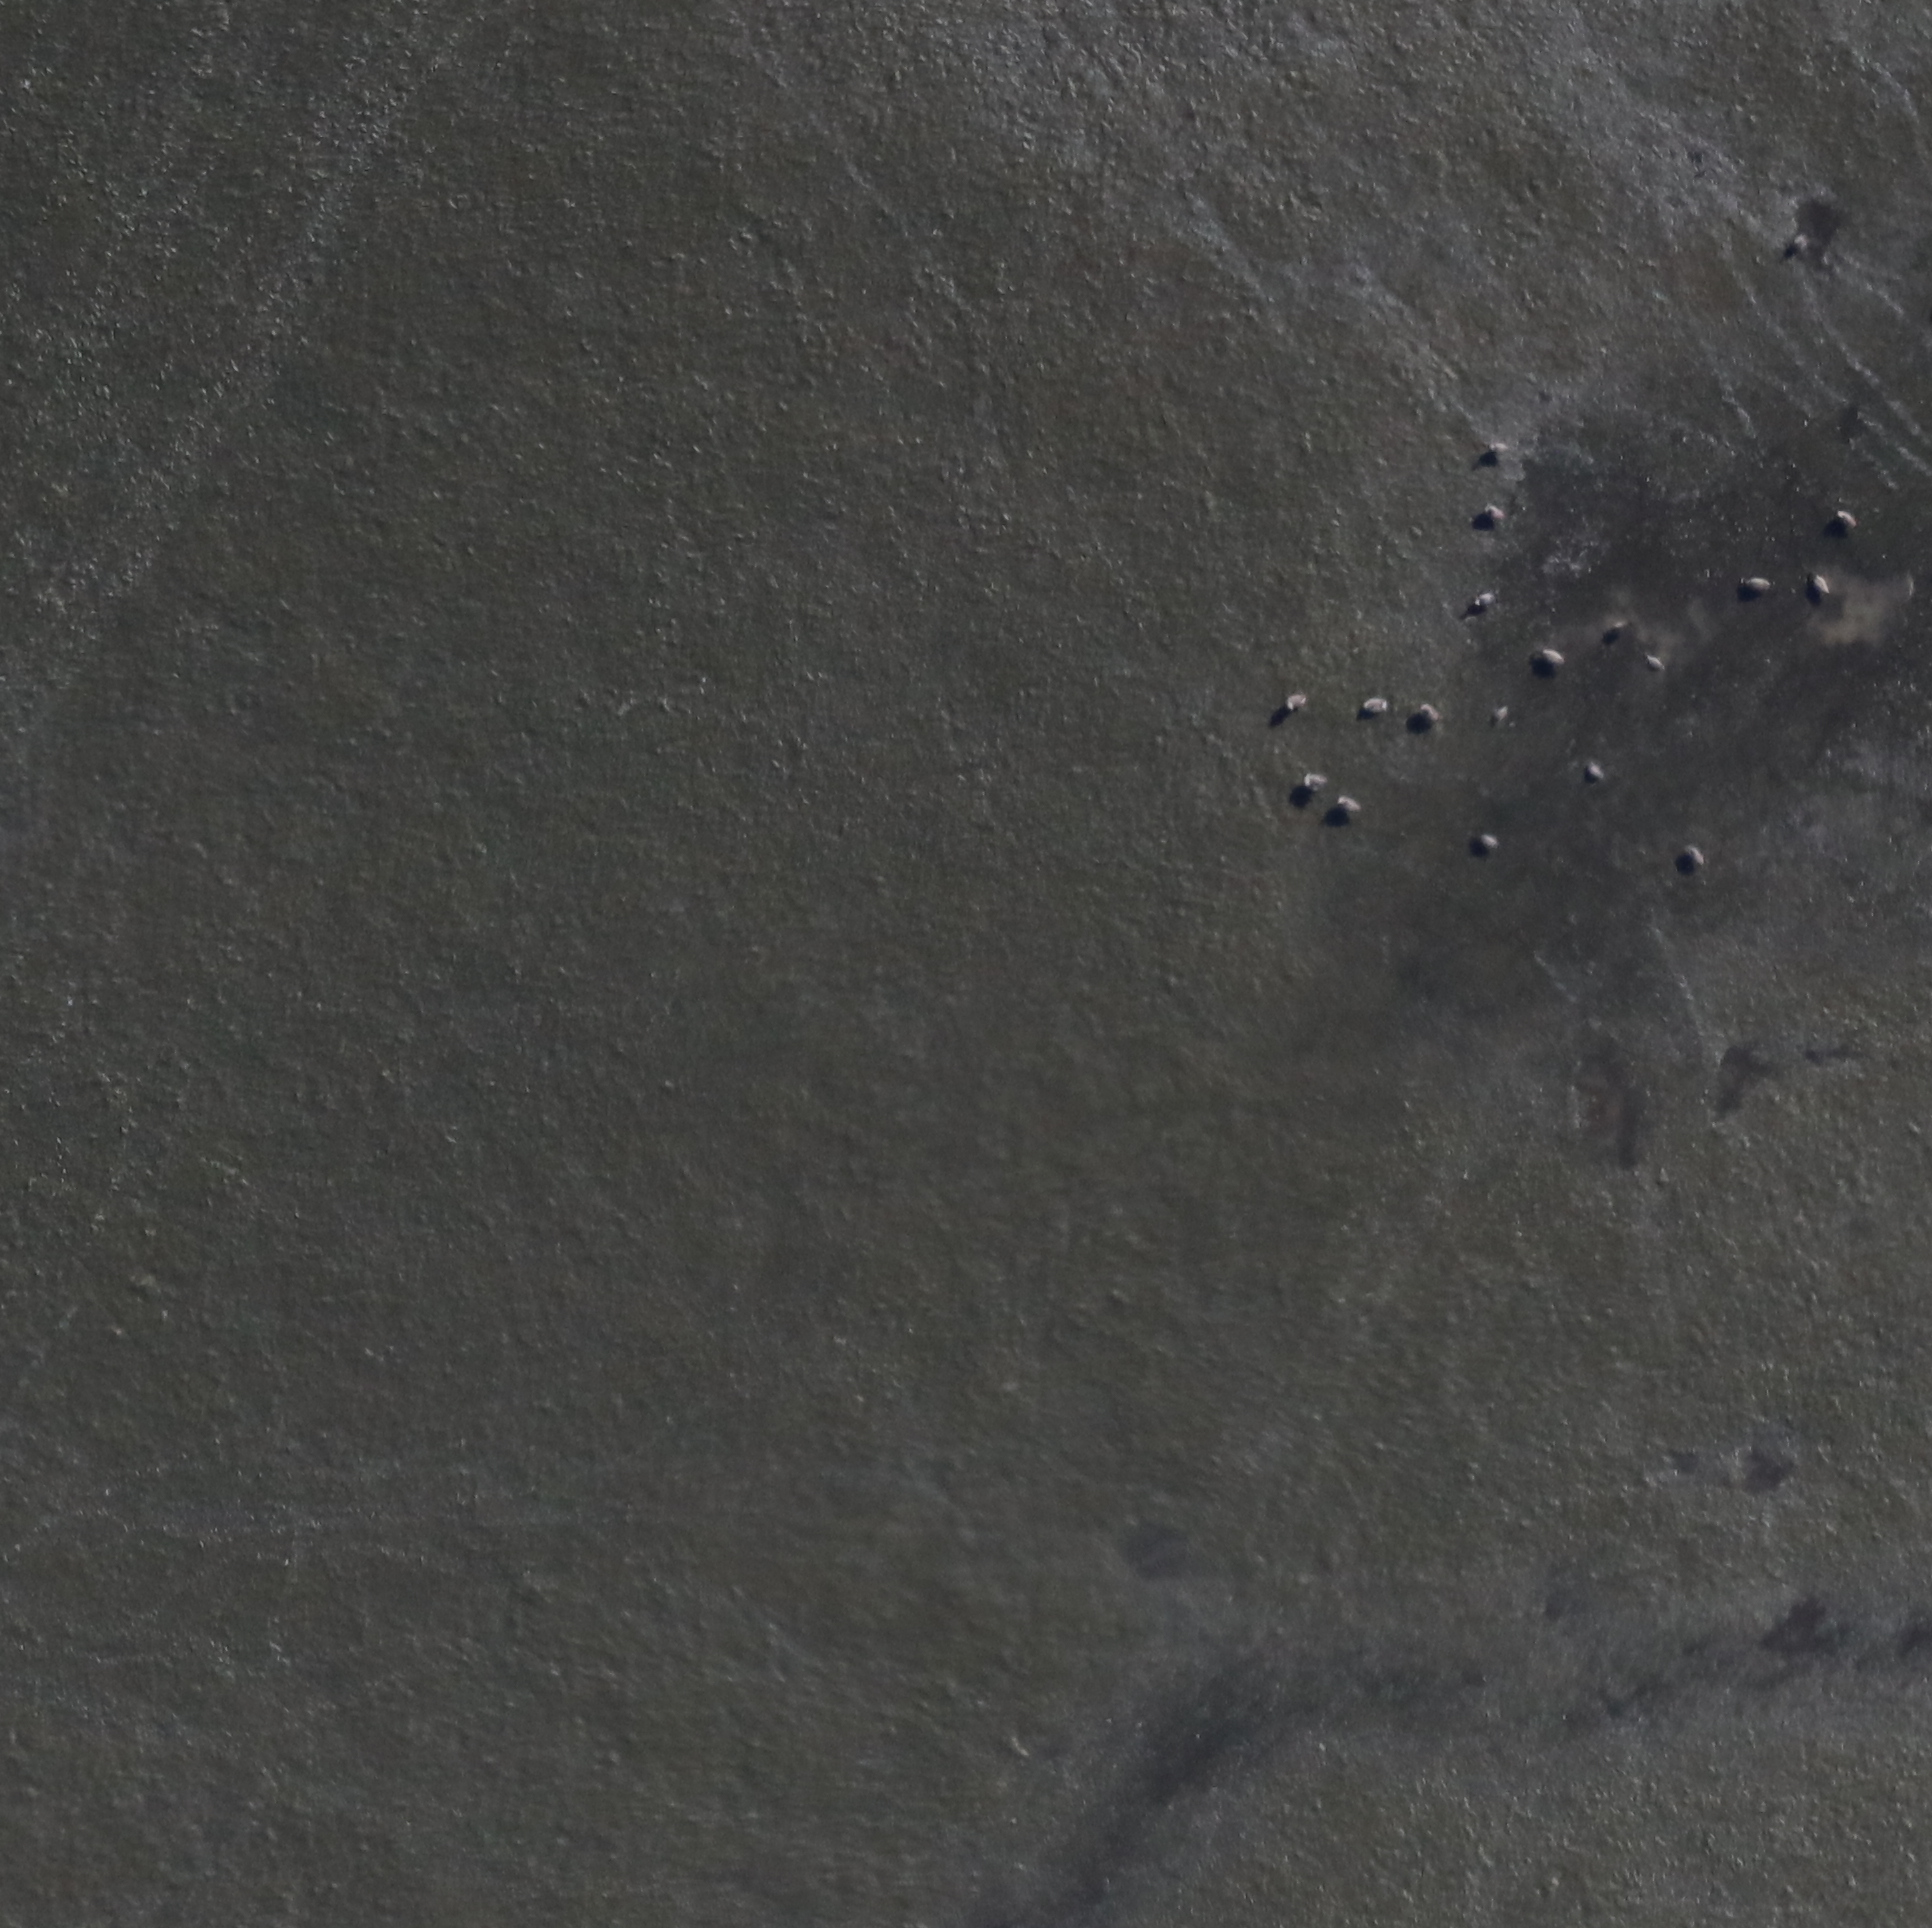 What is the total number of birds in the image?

19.